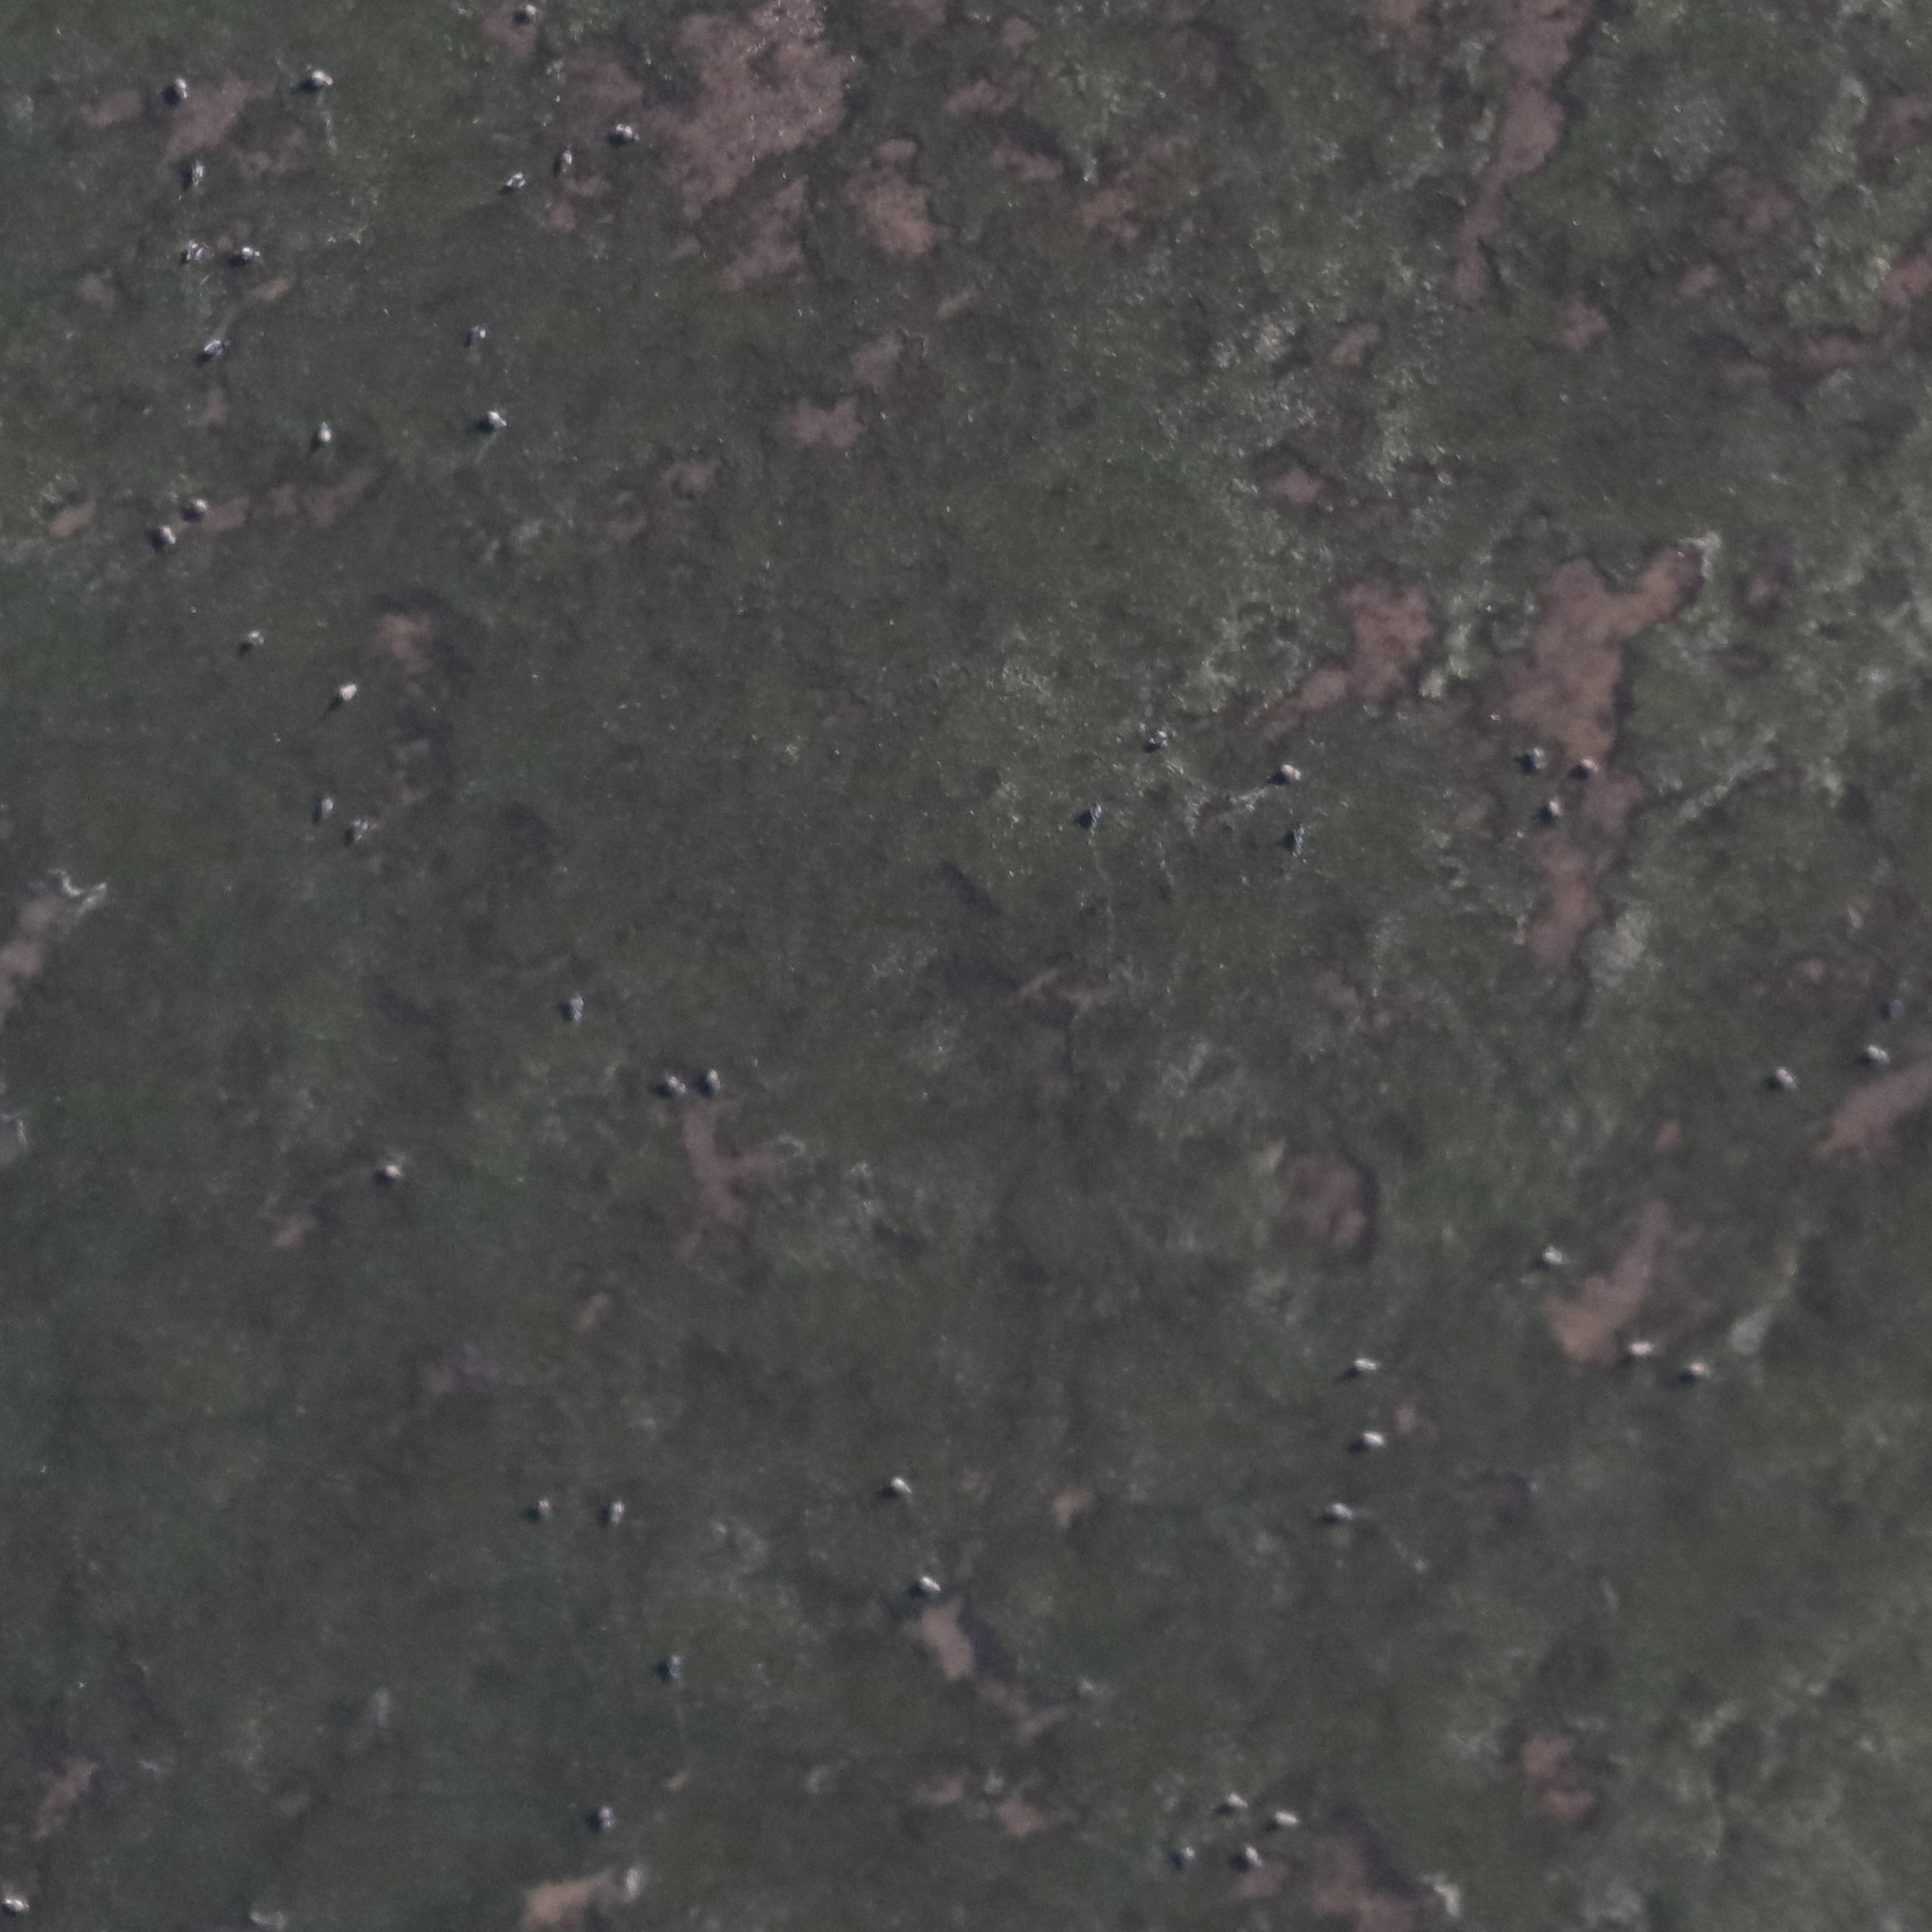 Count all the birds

50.